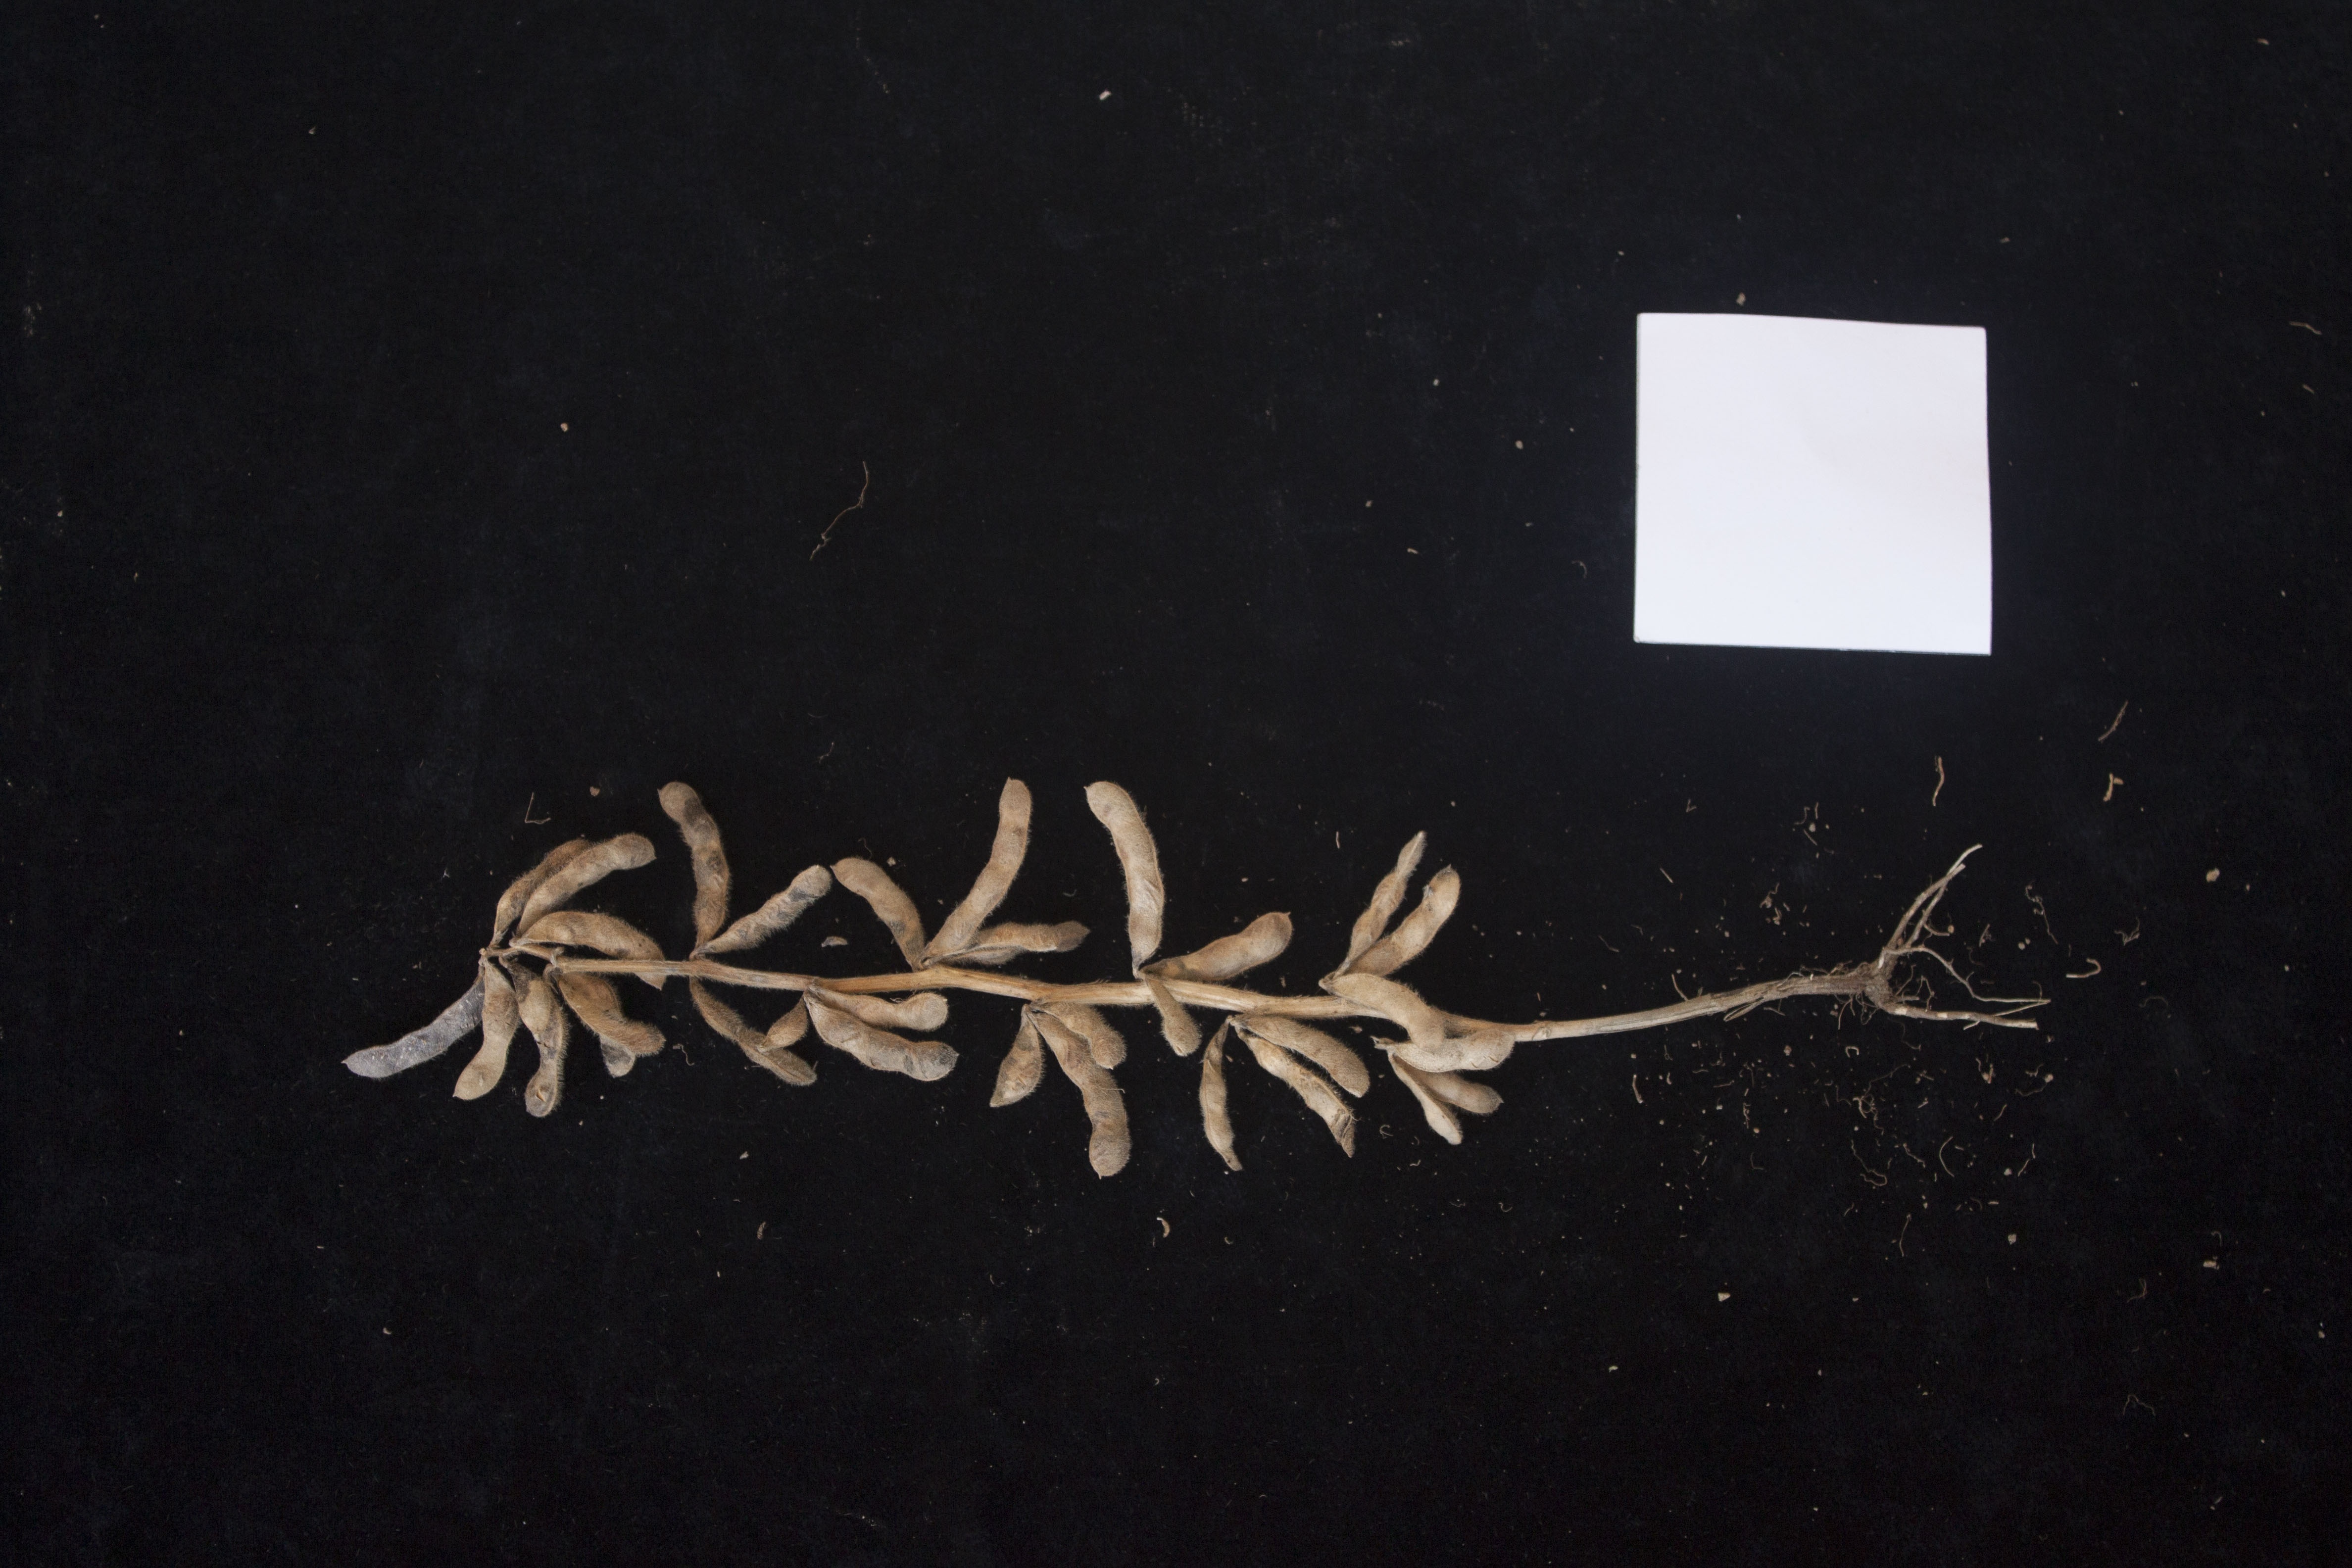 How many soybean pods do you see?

31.